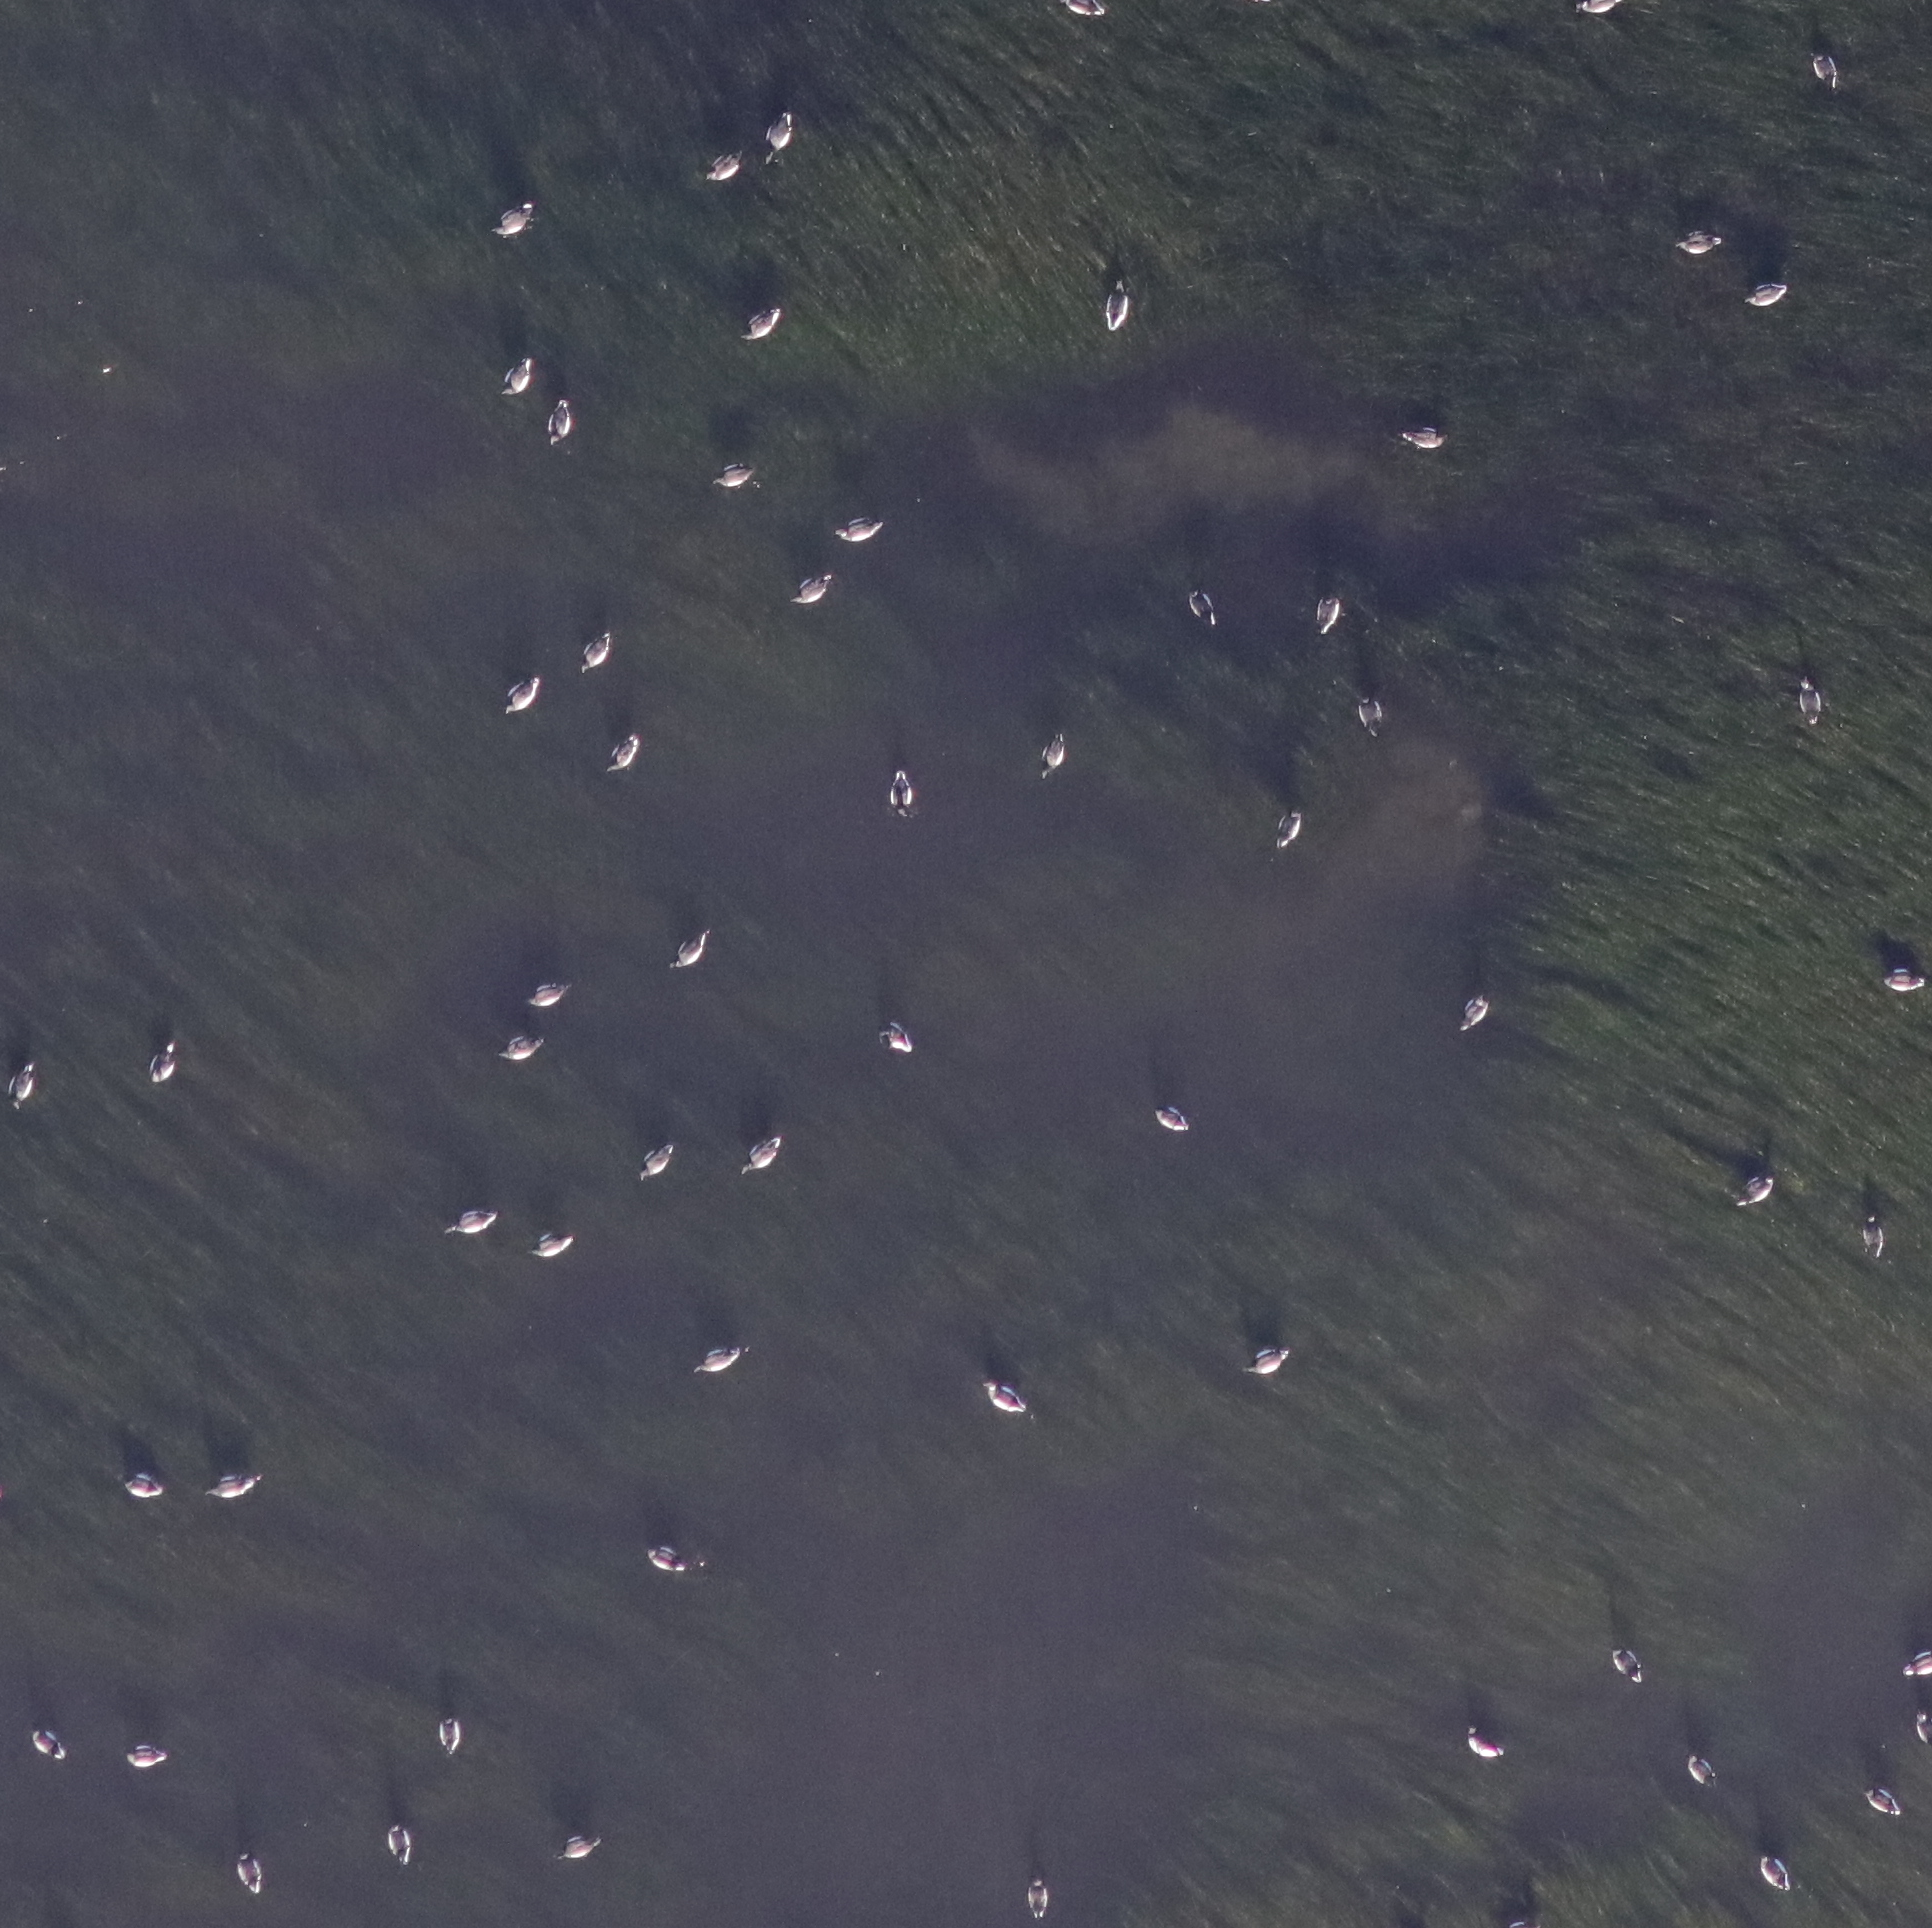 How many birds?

61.